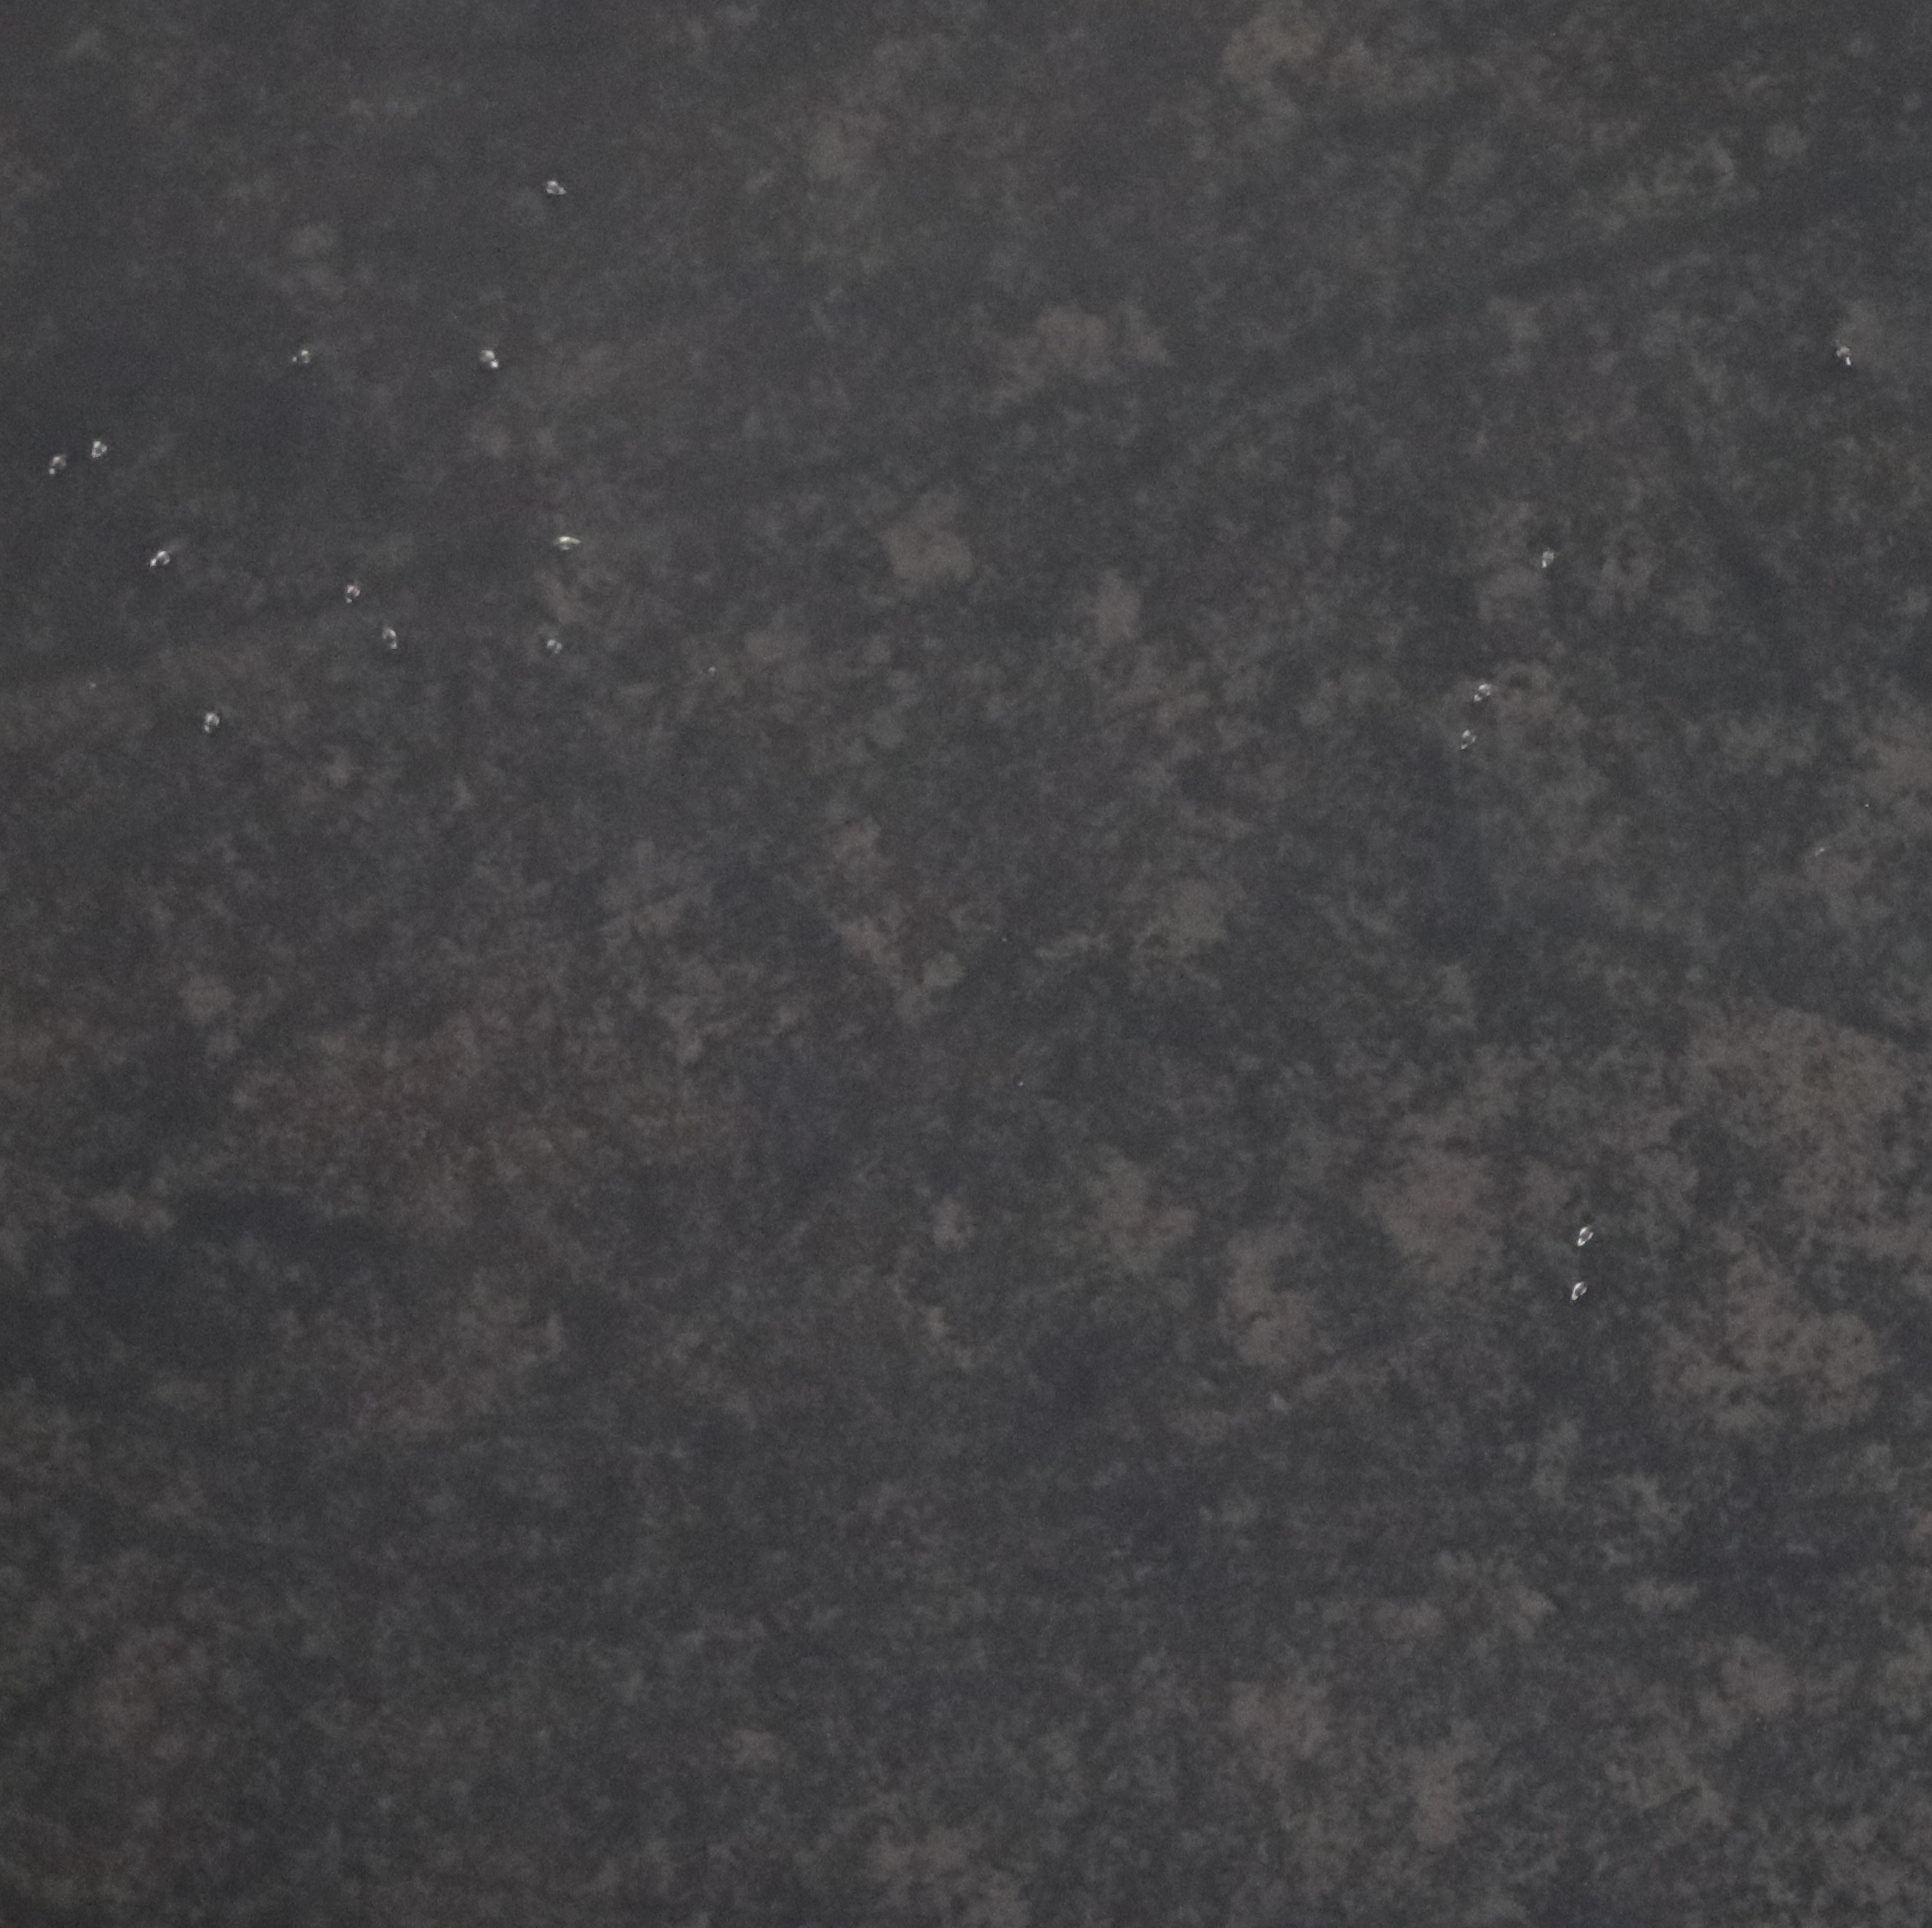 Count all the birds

17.